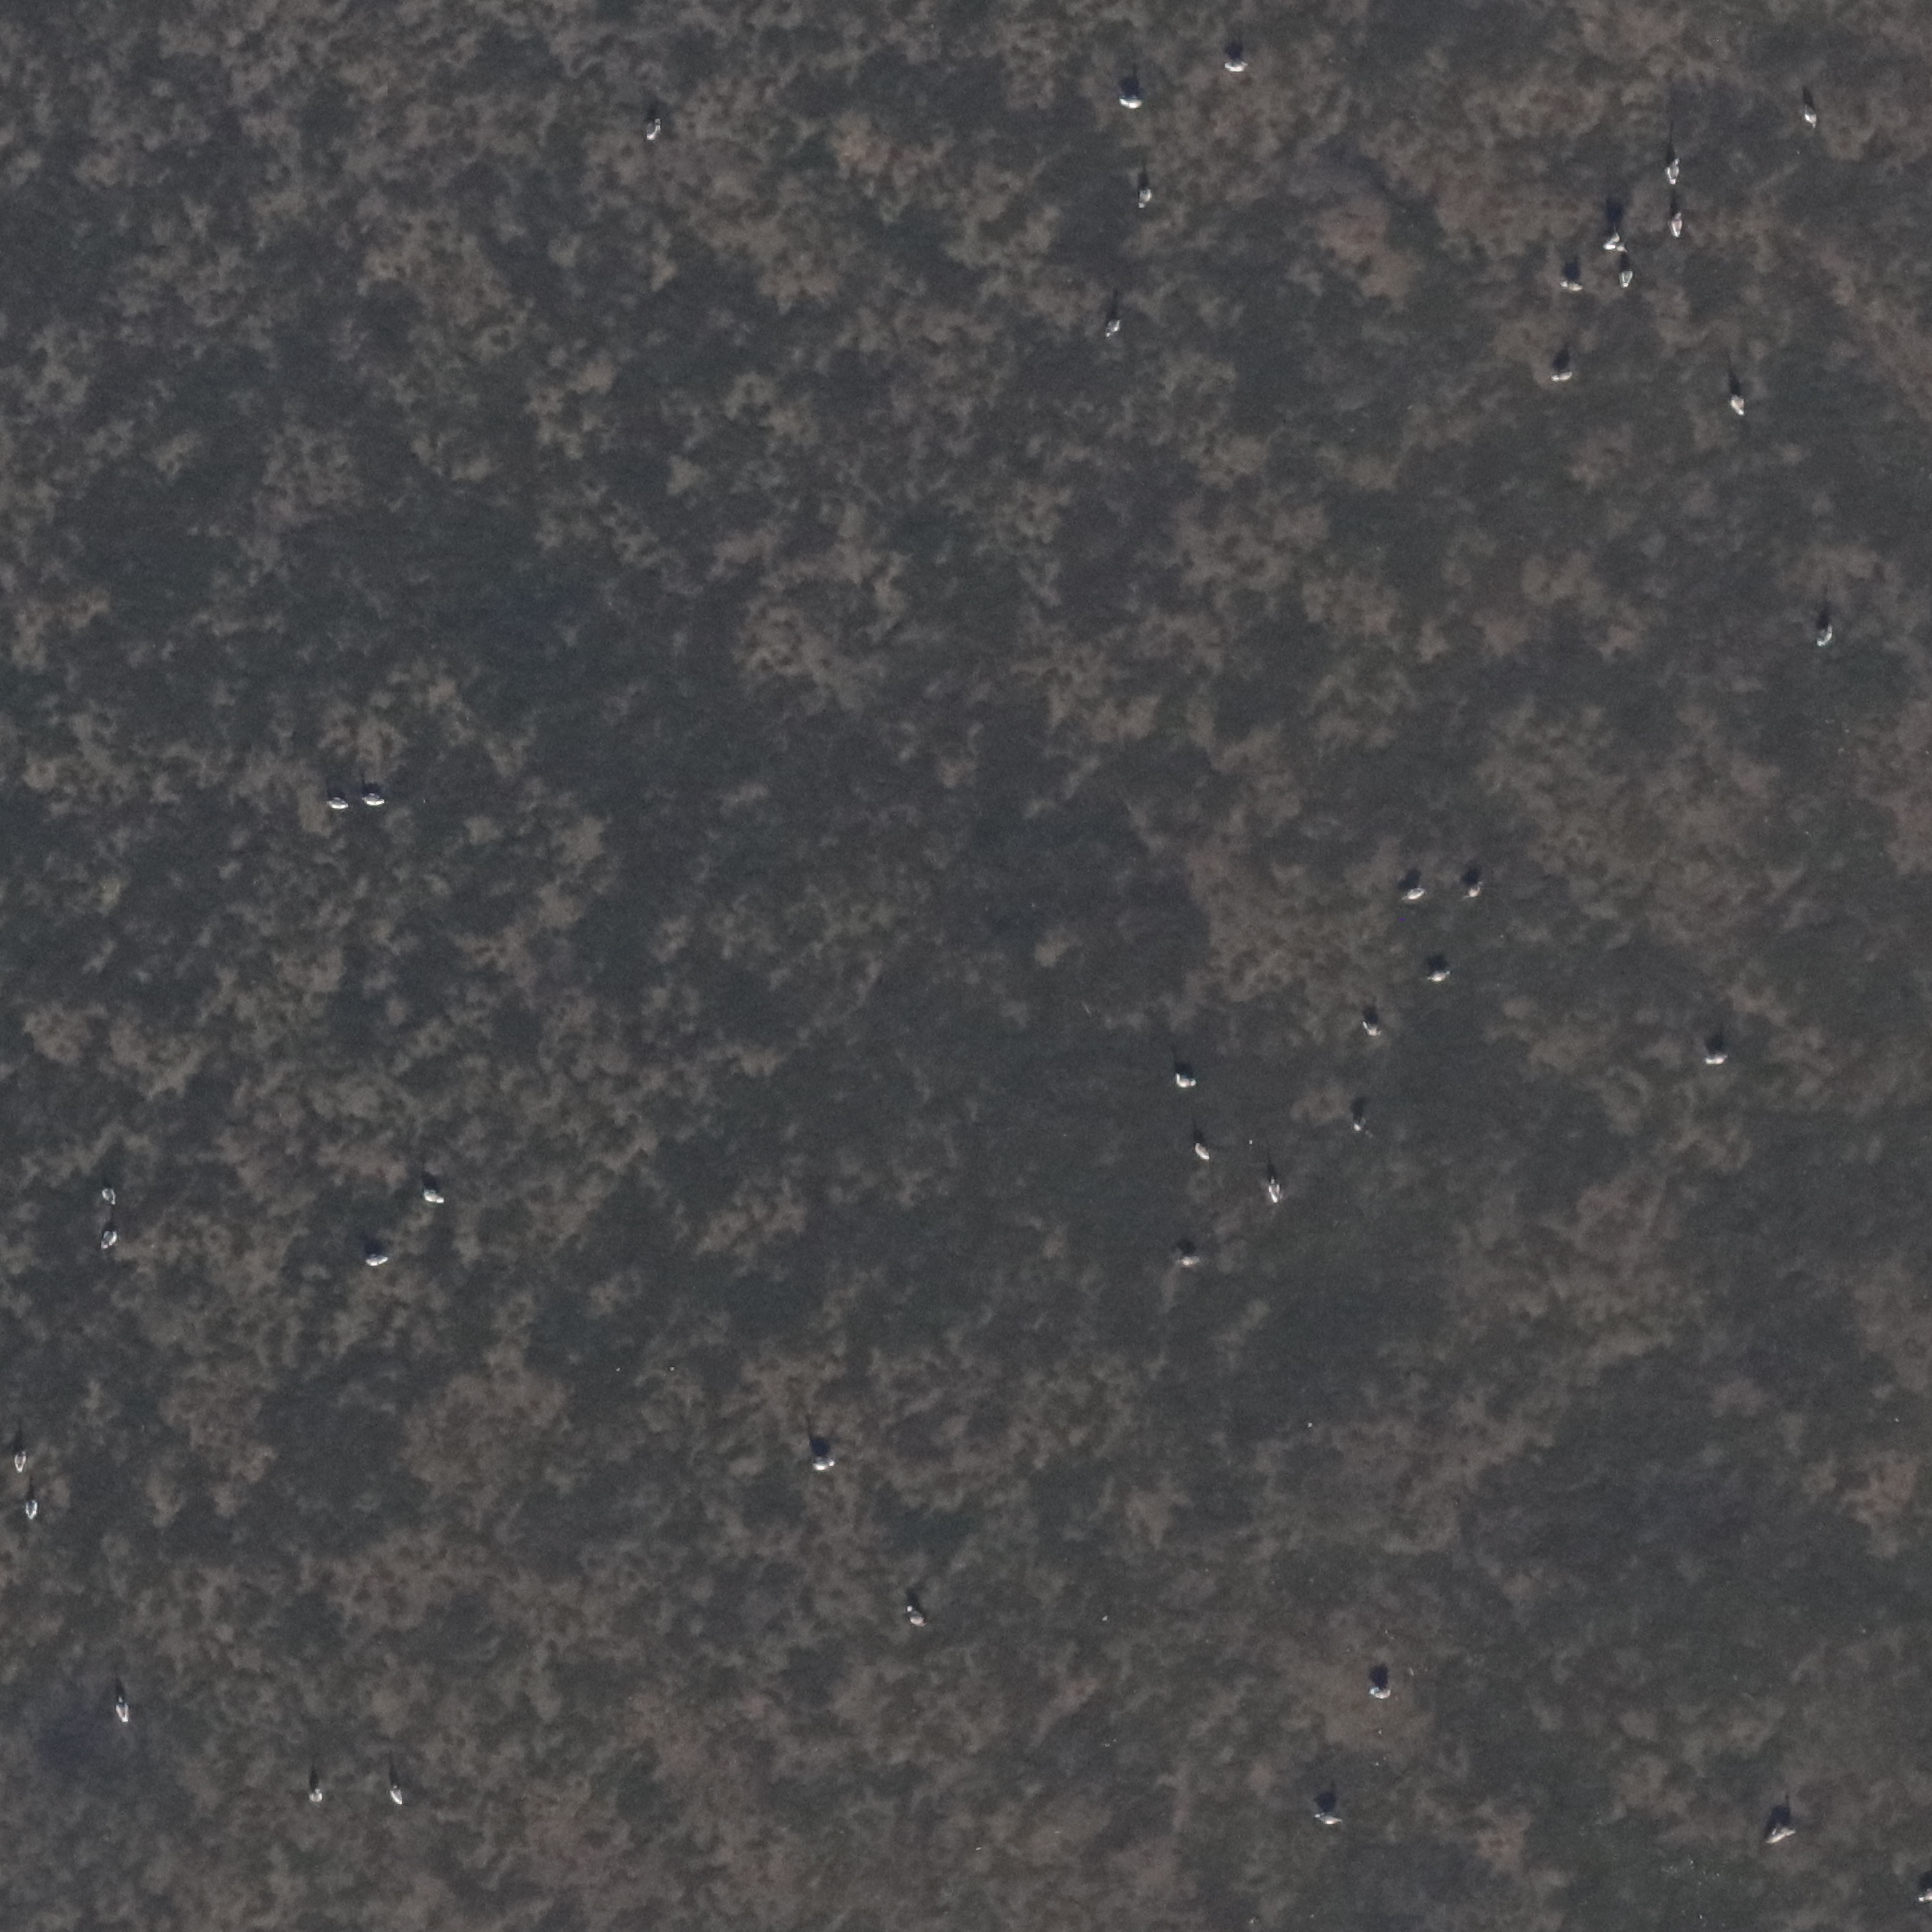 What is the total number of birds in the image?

41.